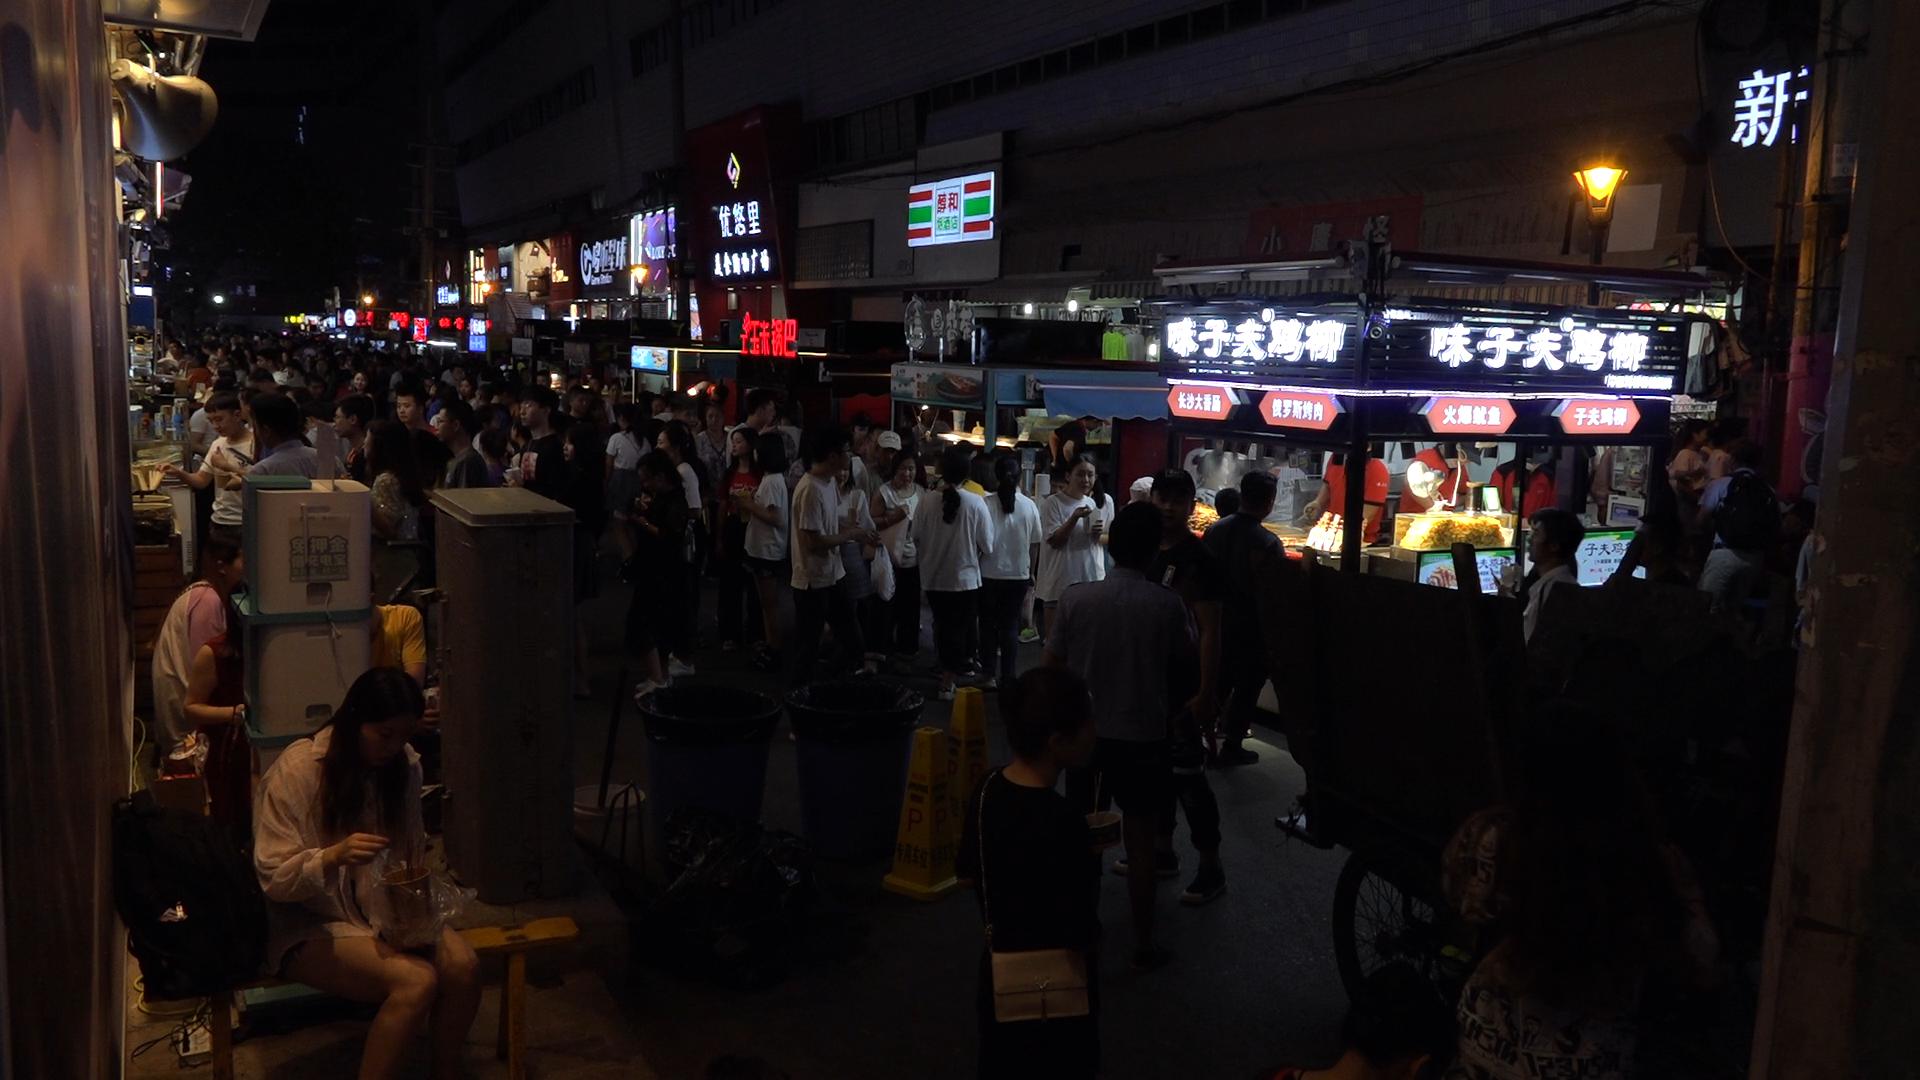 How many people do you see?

110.